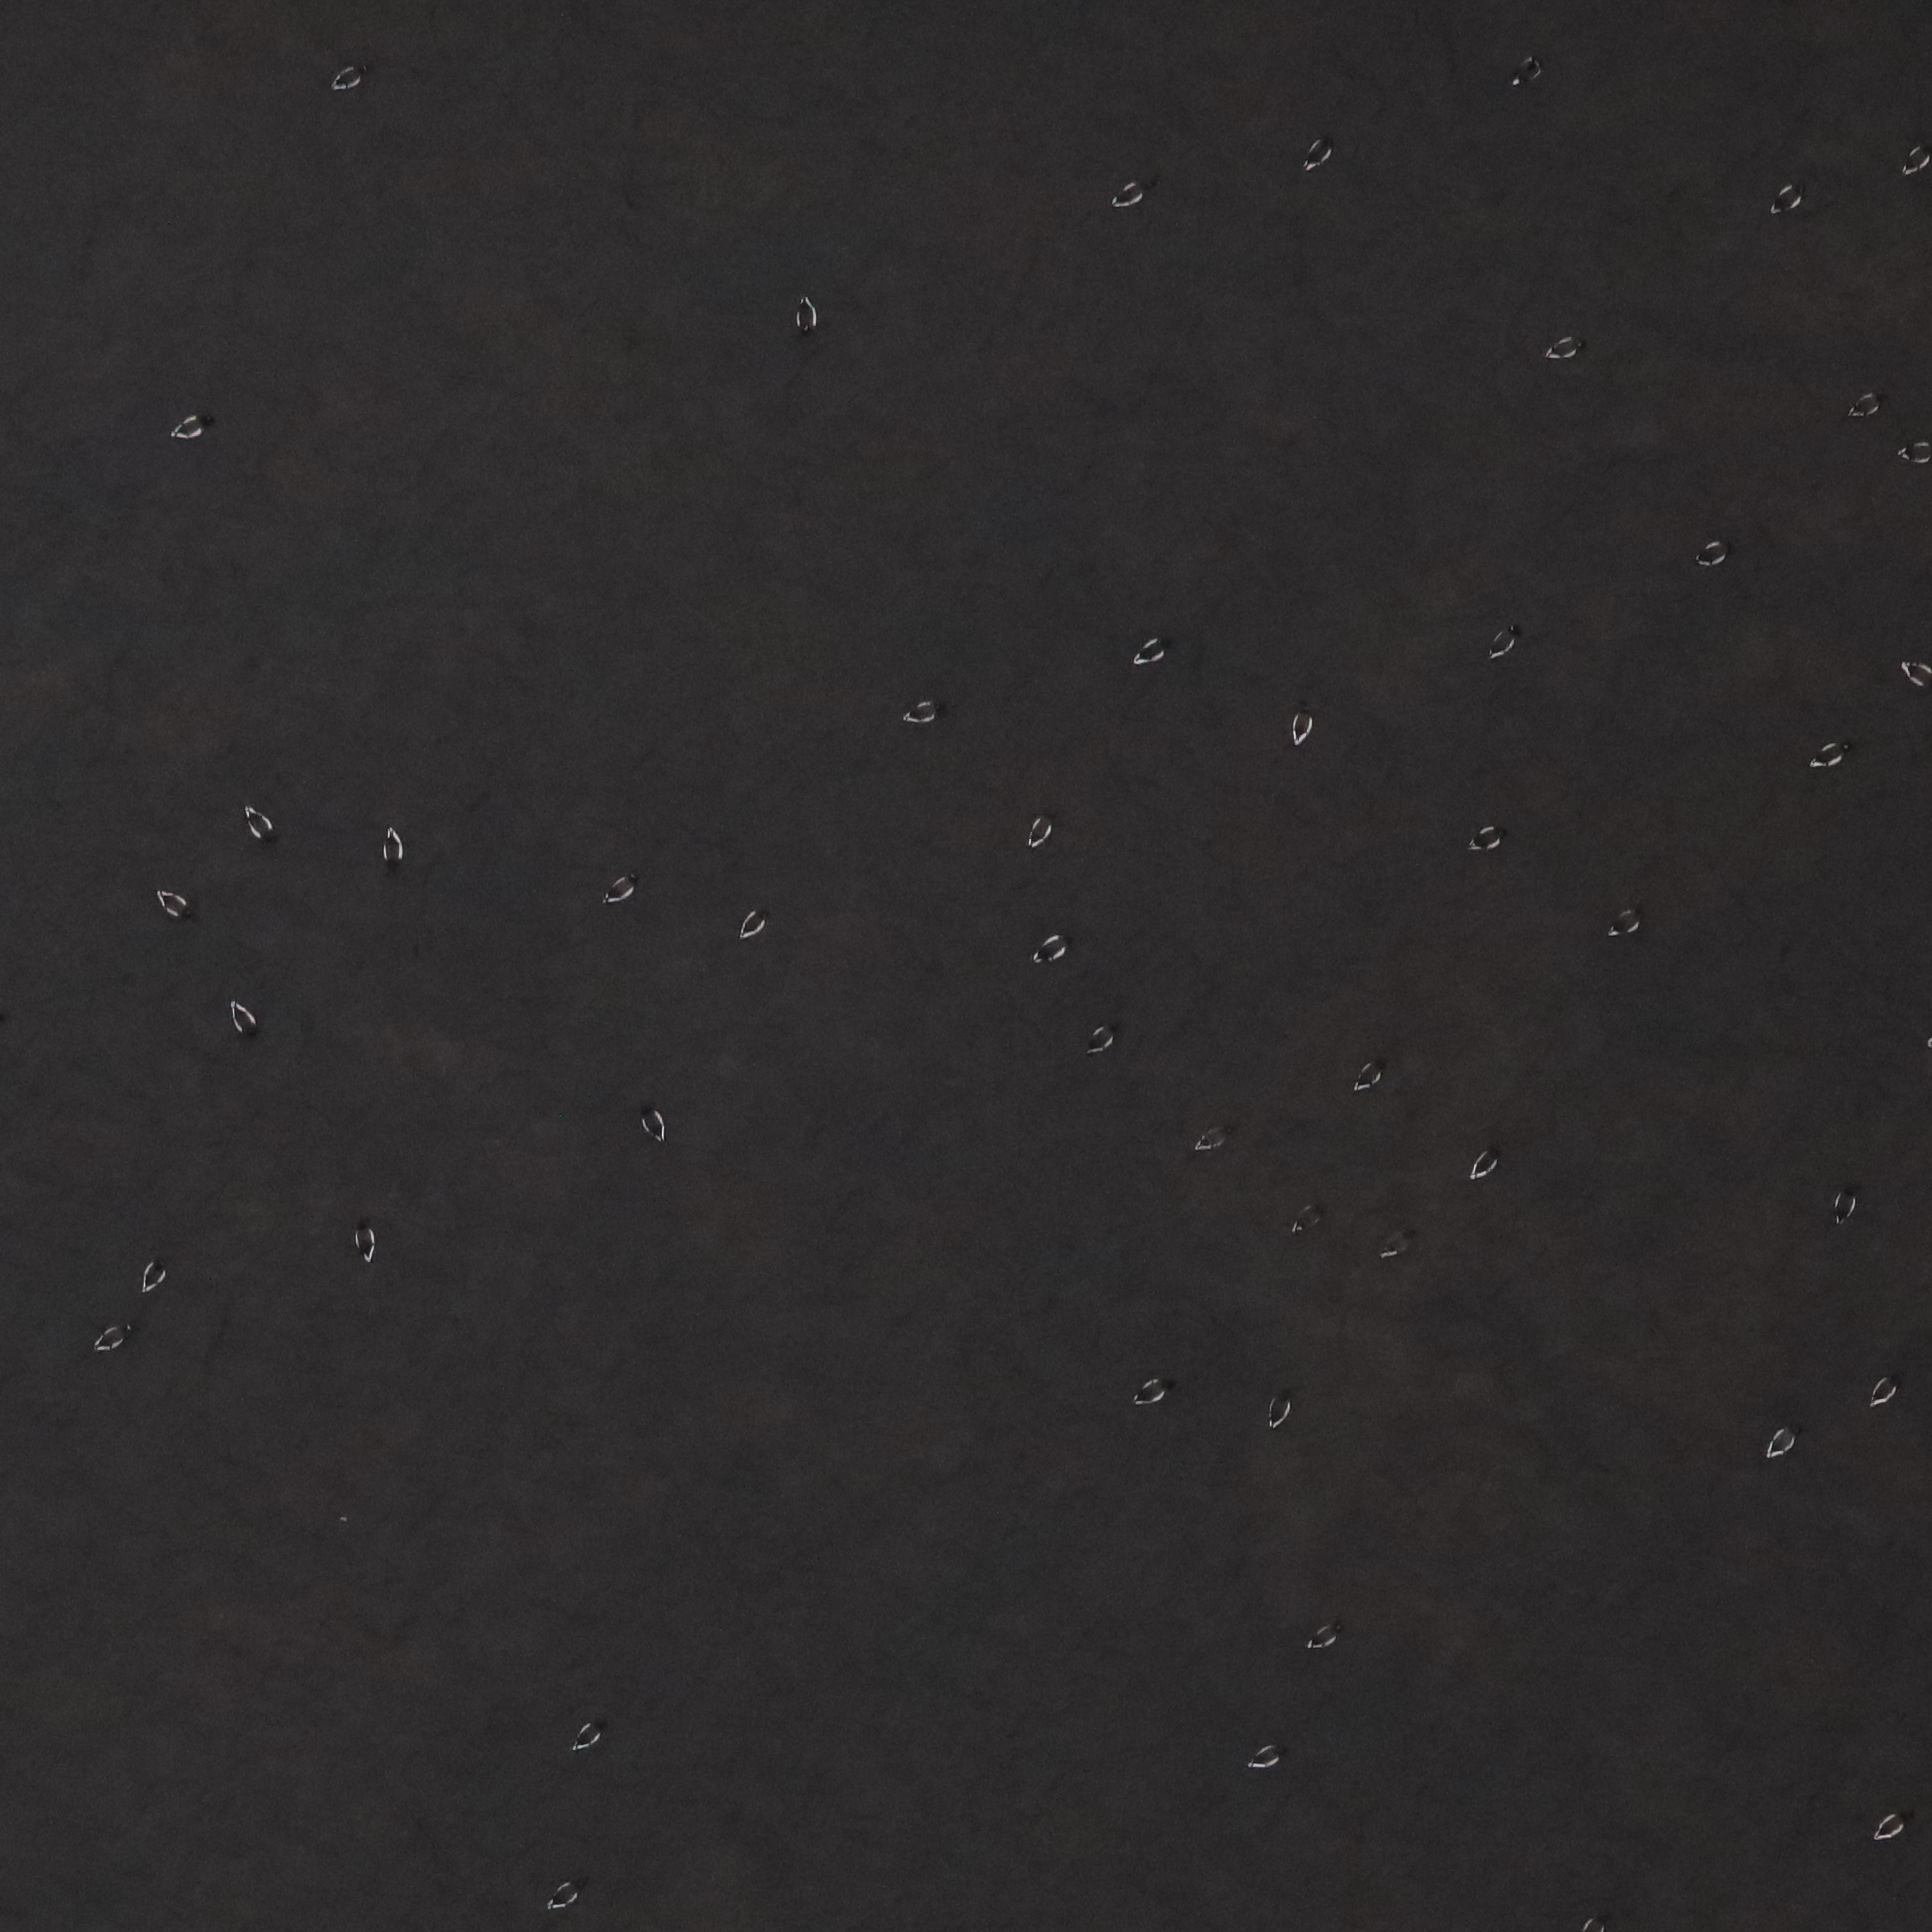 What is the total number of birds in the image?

49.